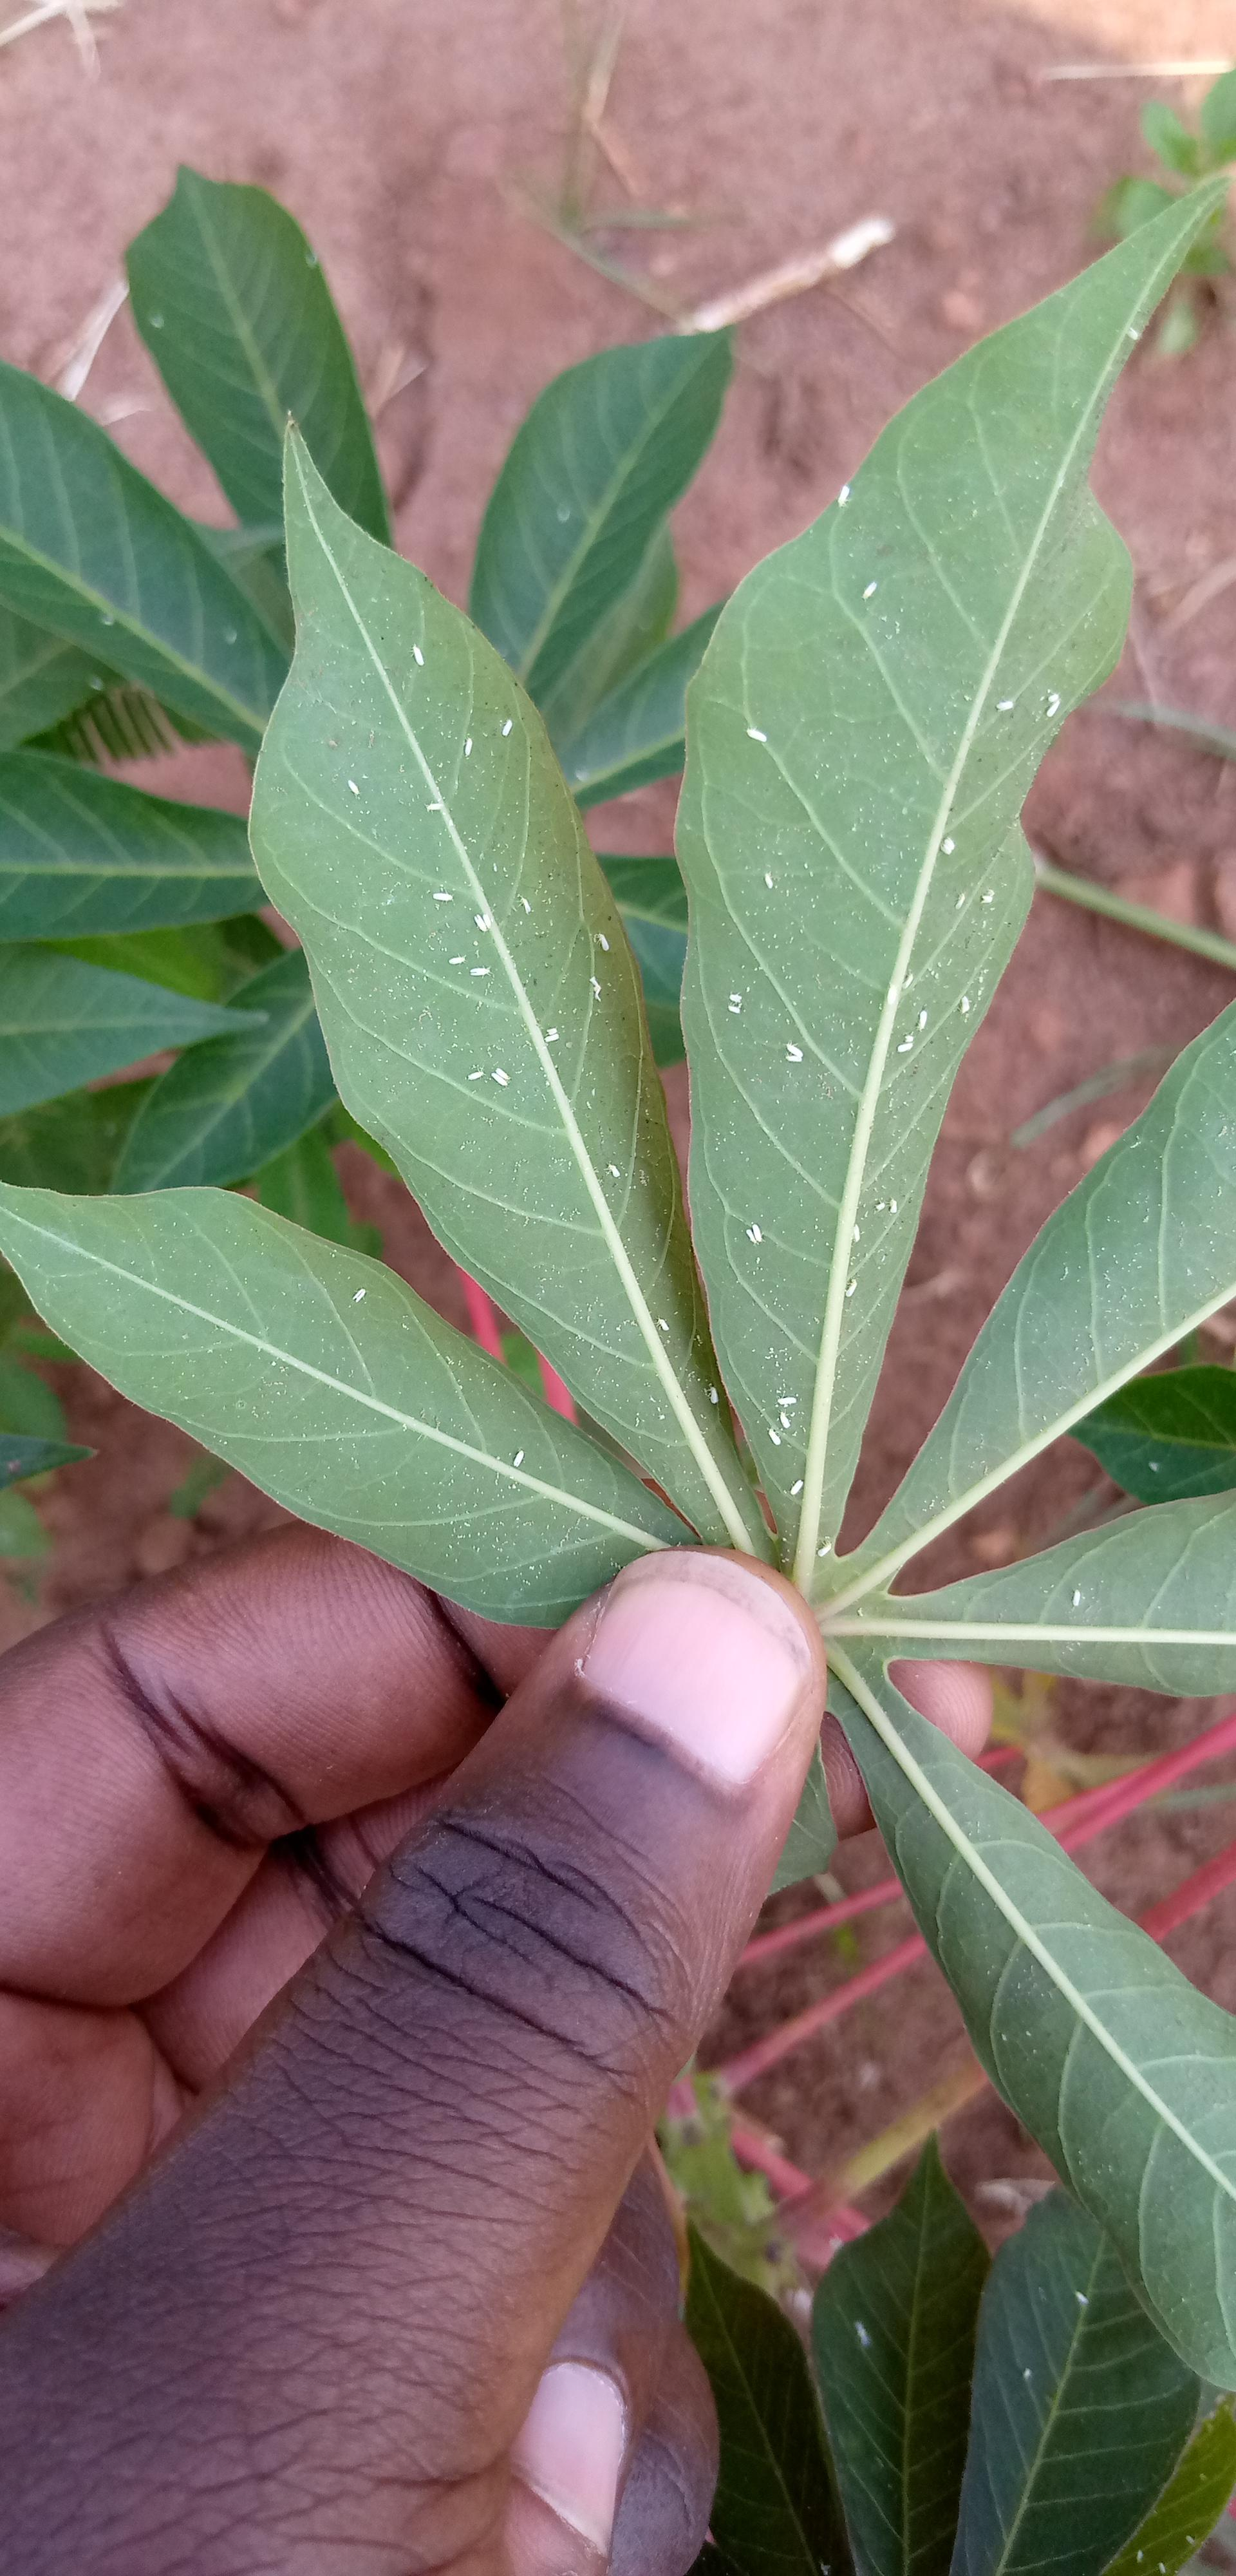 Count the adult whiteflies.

65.